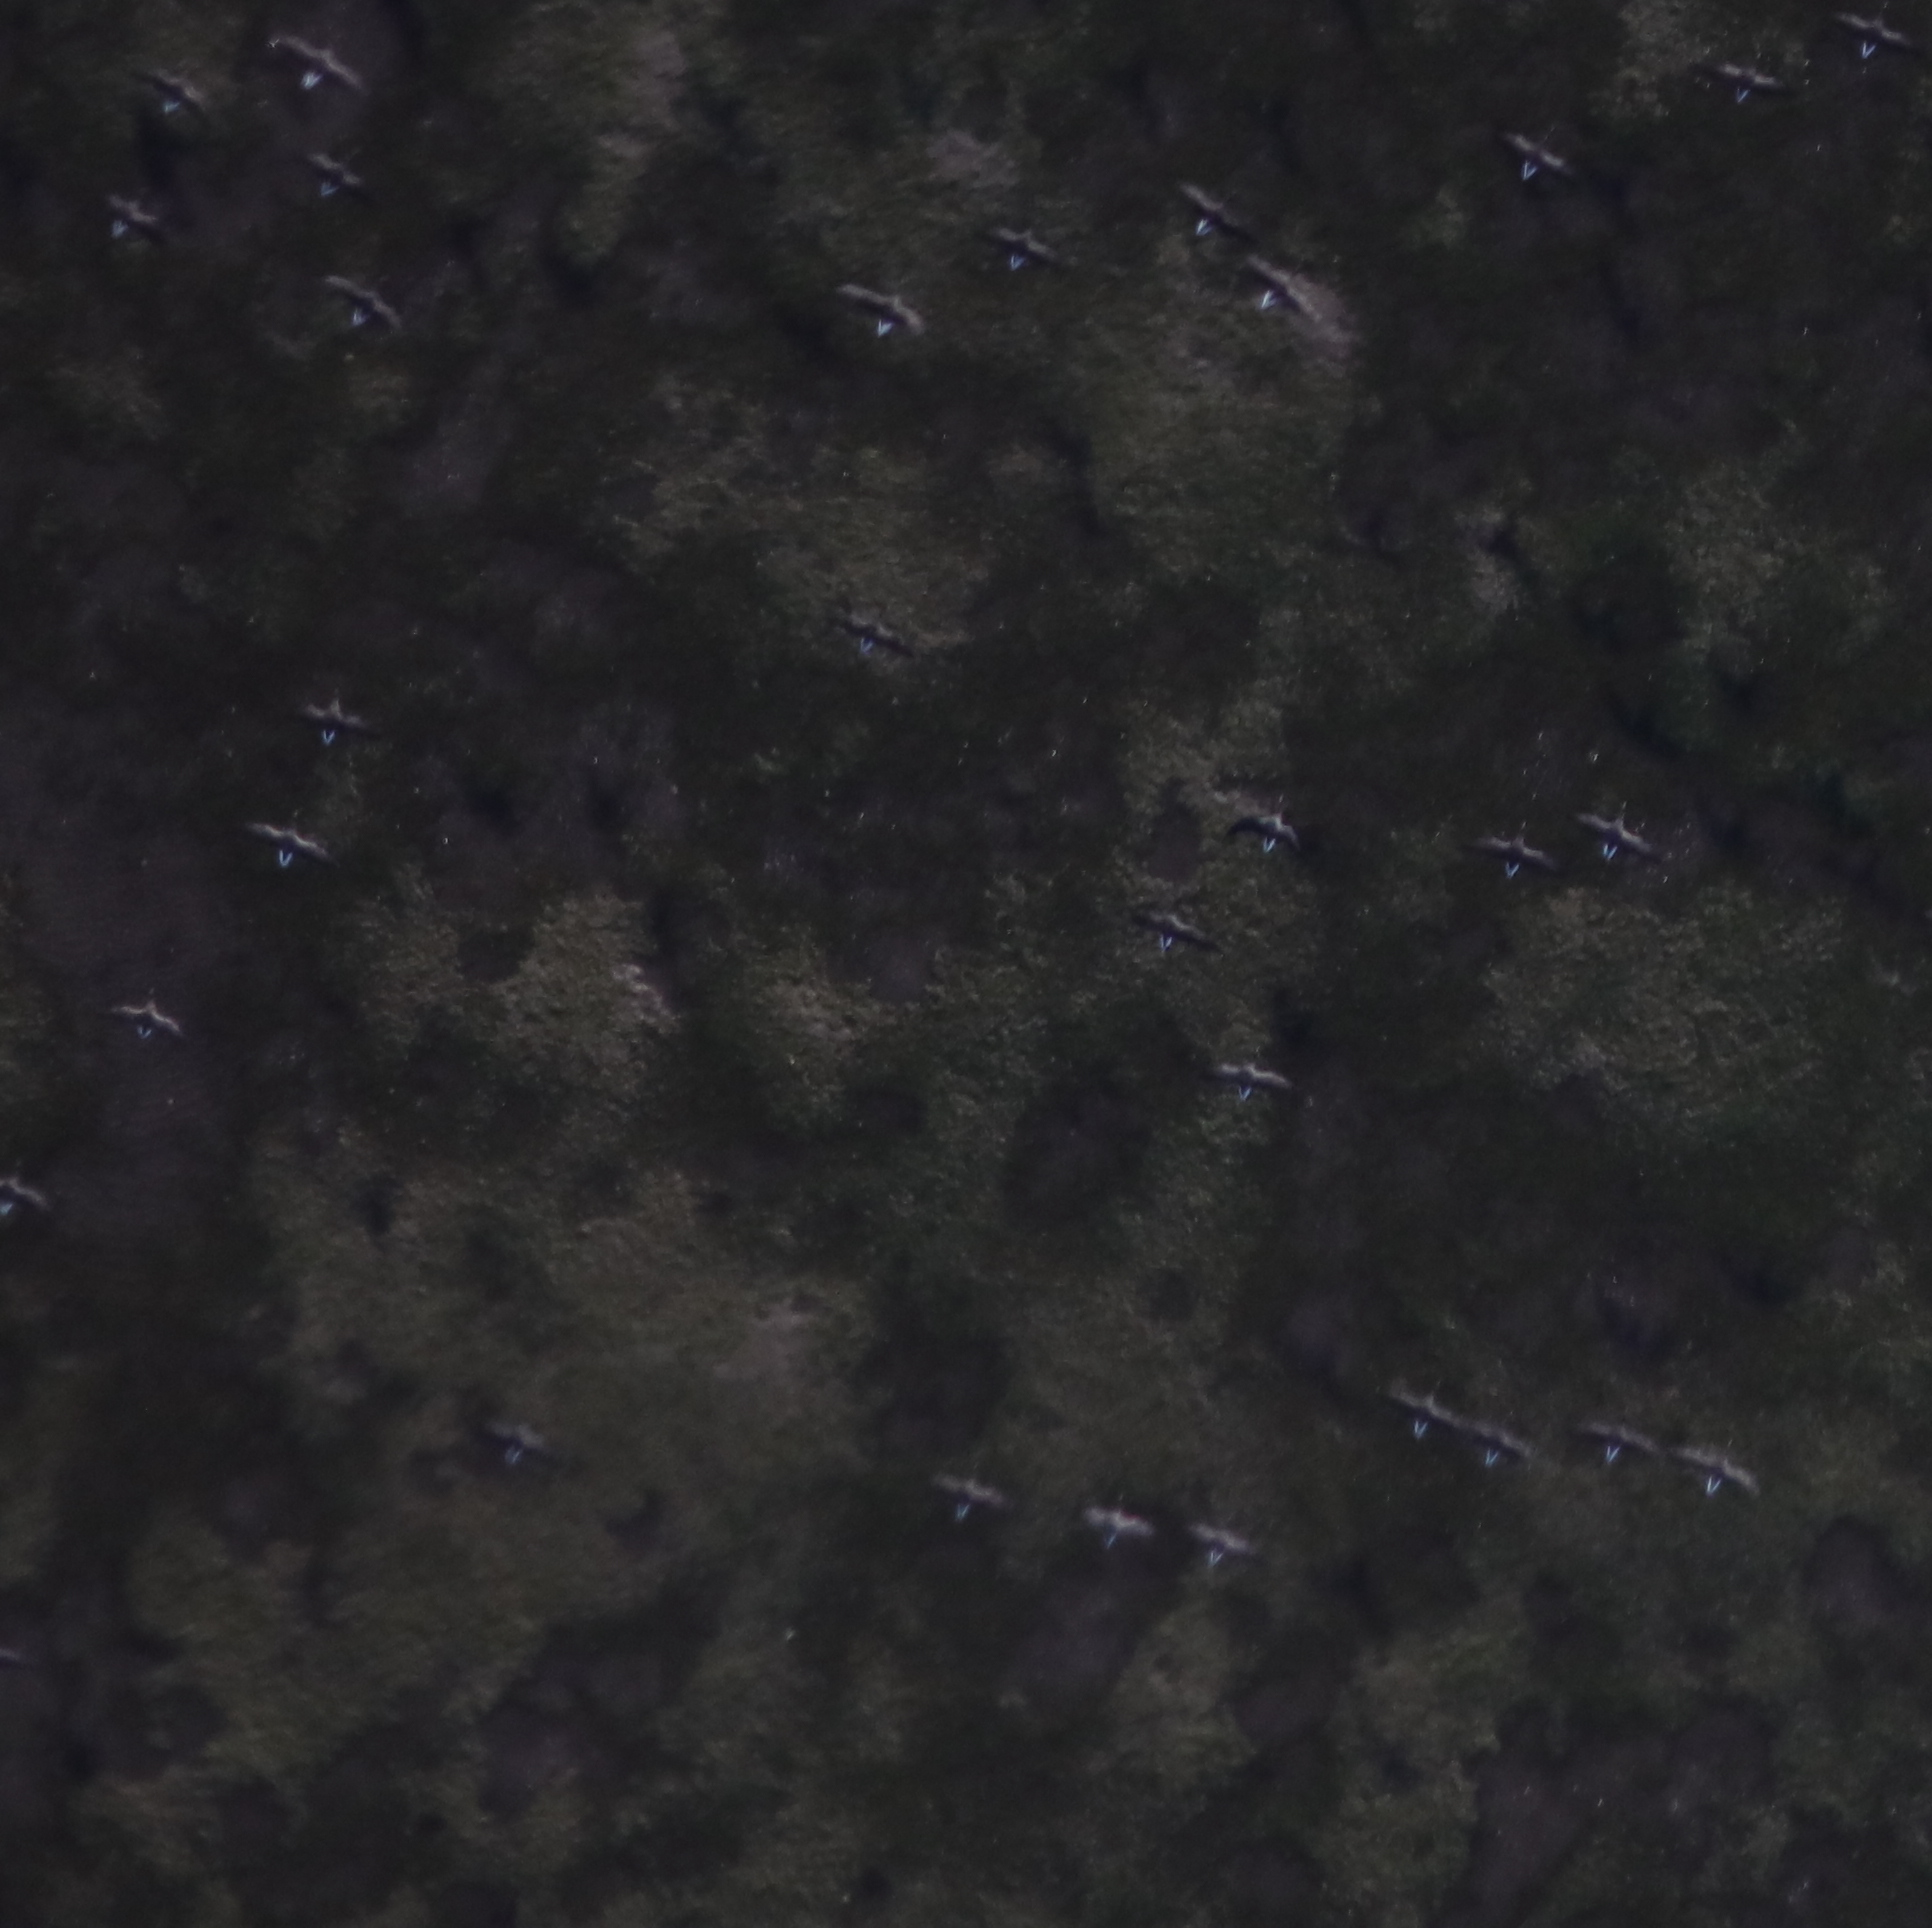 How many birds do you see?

30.